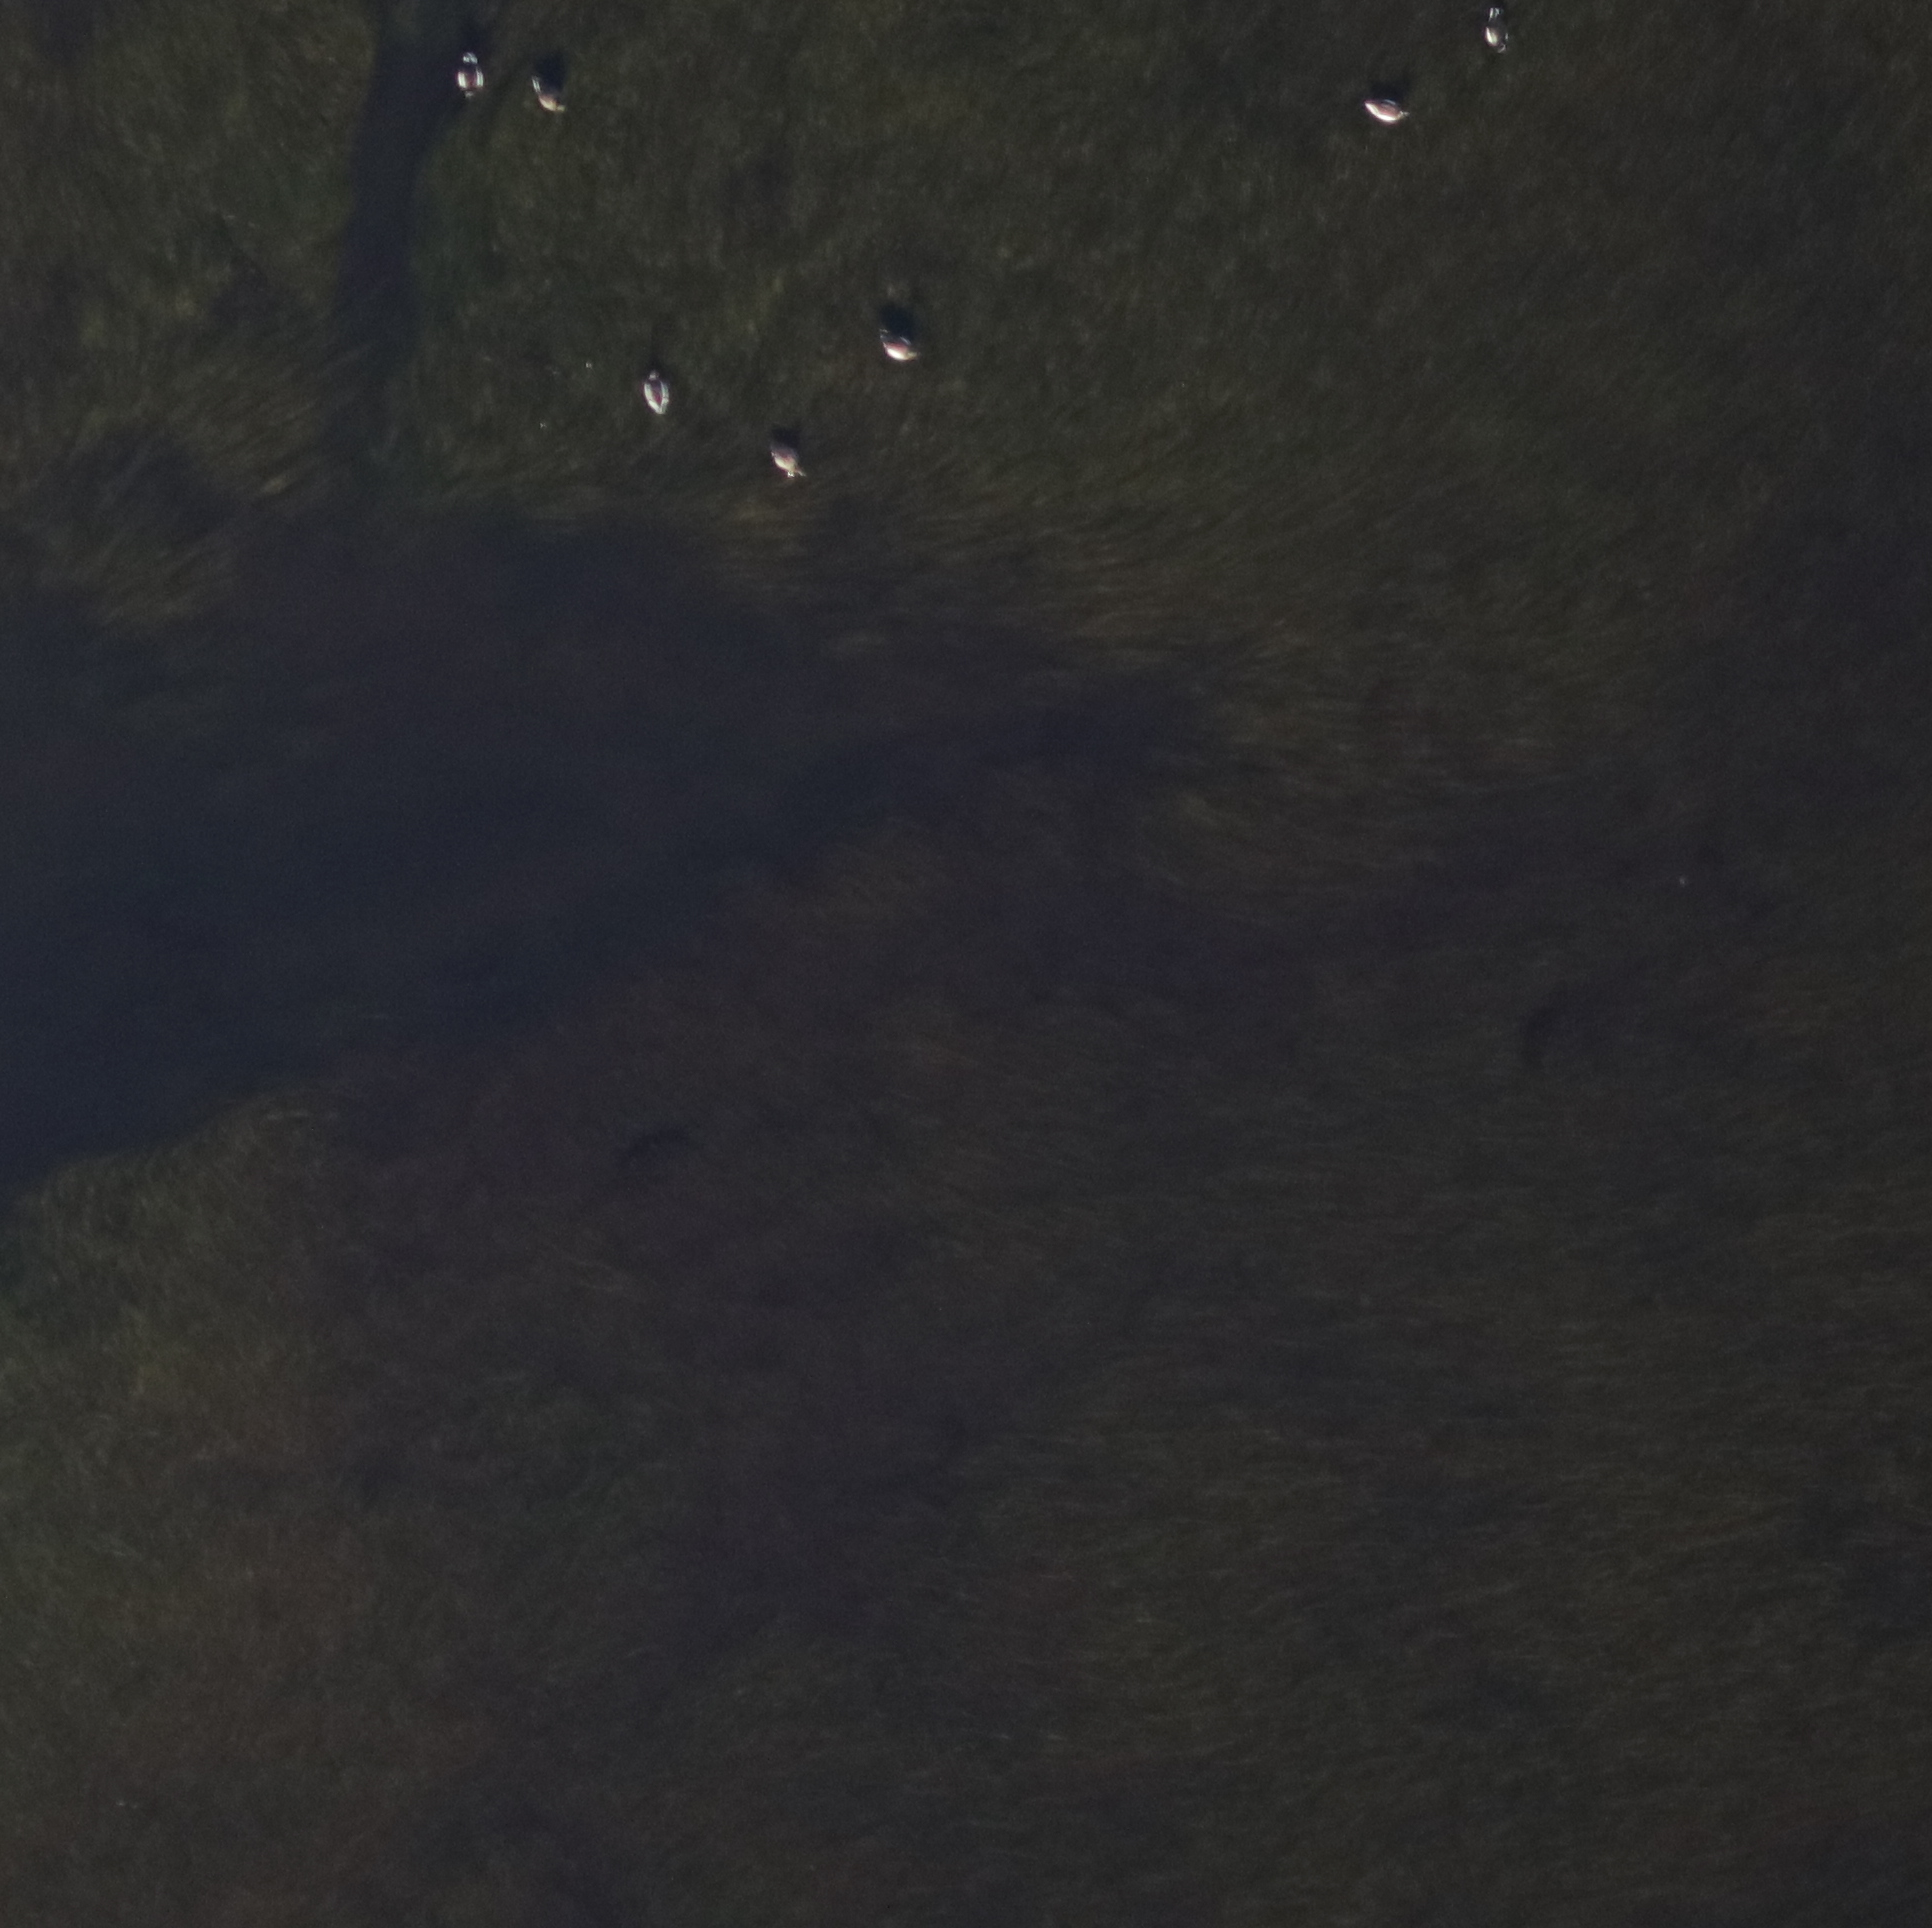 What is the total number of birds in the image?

7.